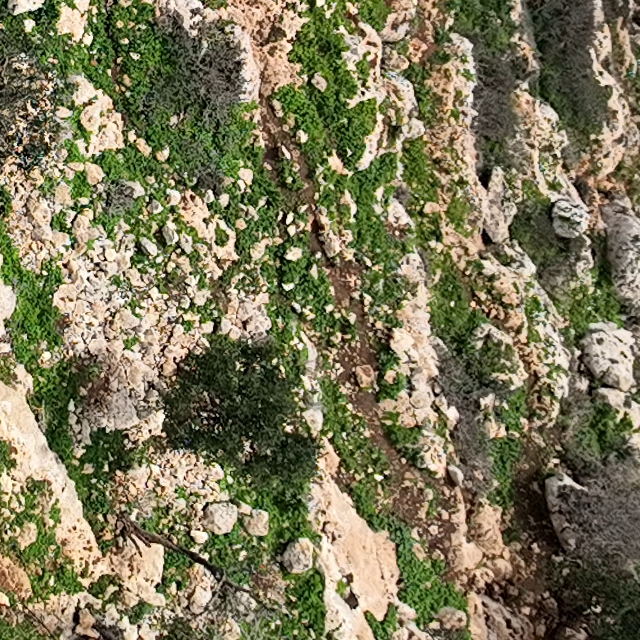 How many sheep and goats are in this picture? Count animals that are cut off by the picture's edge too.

0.